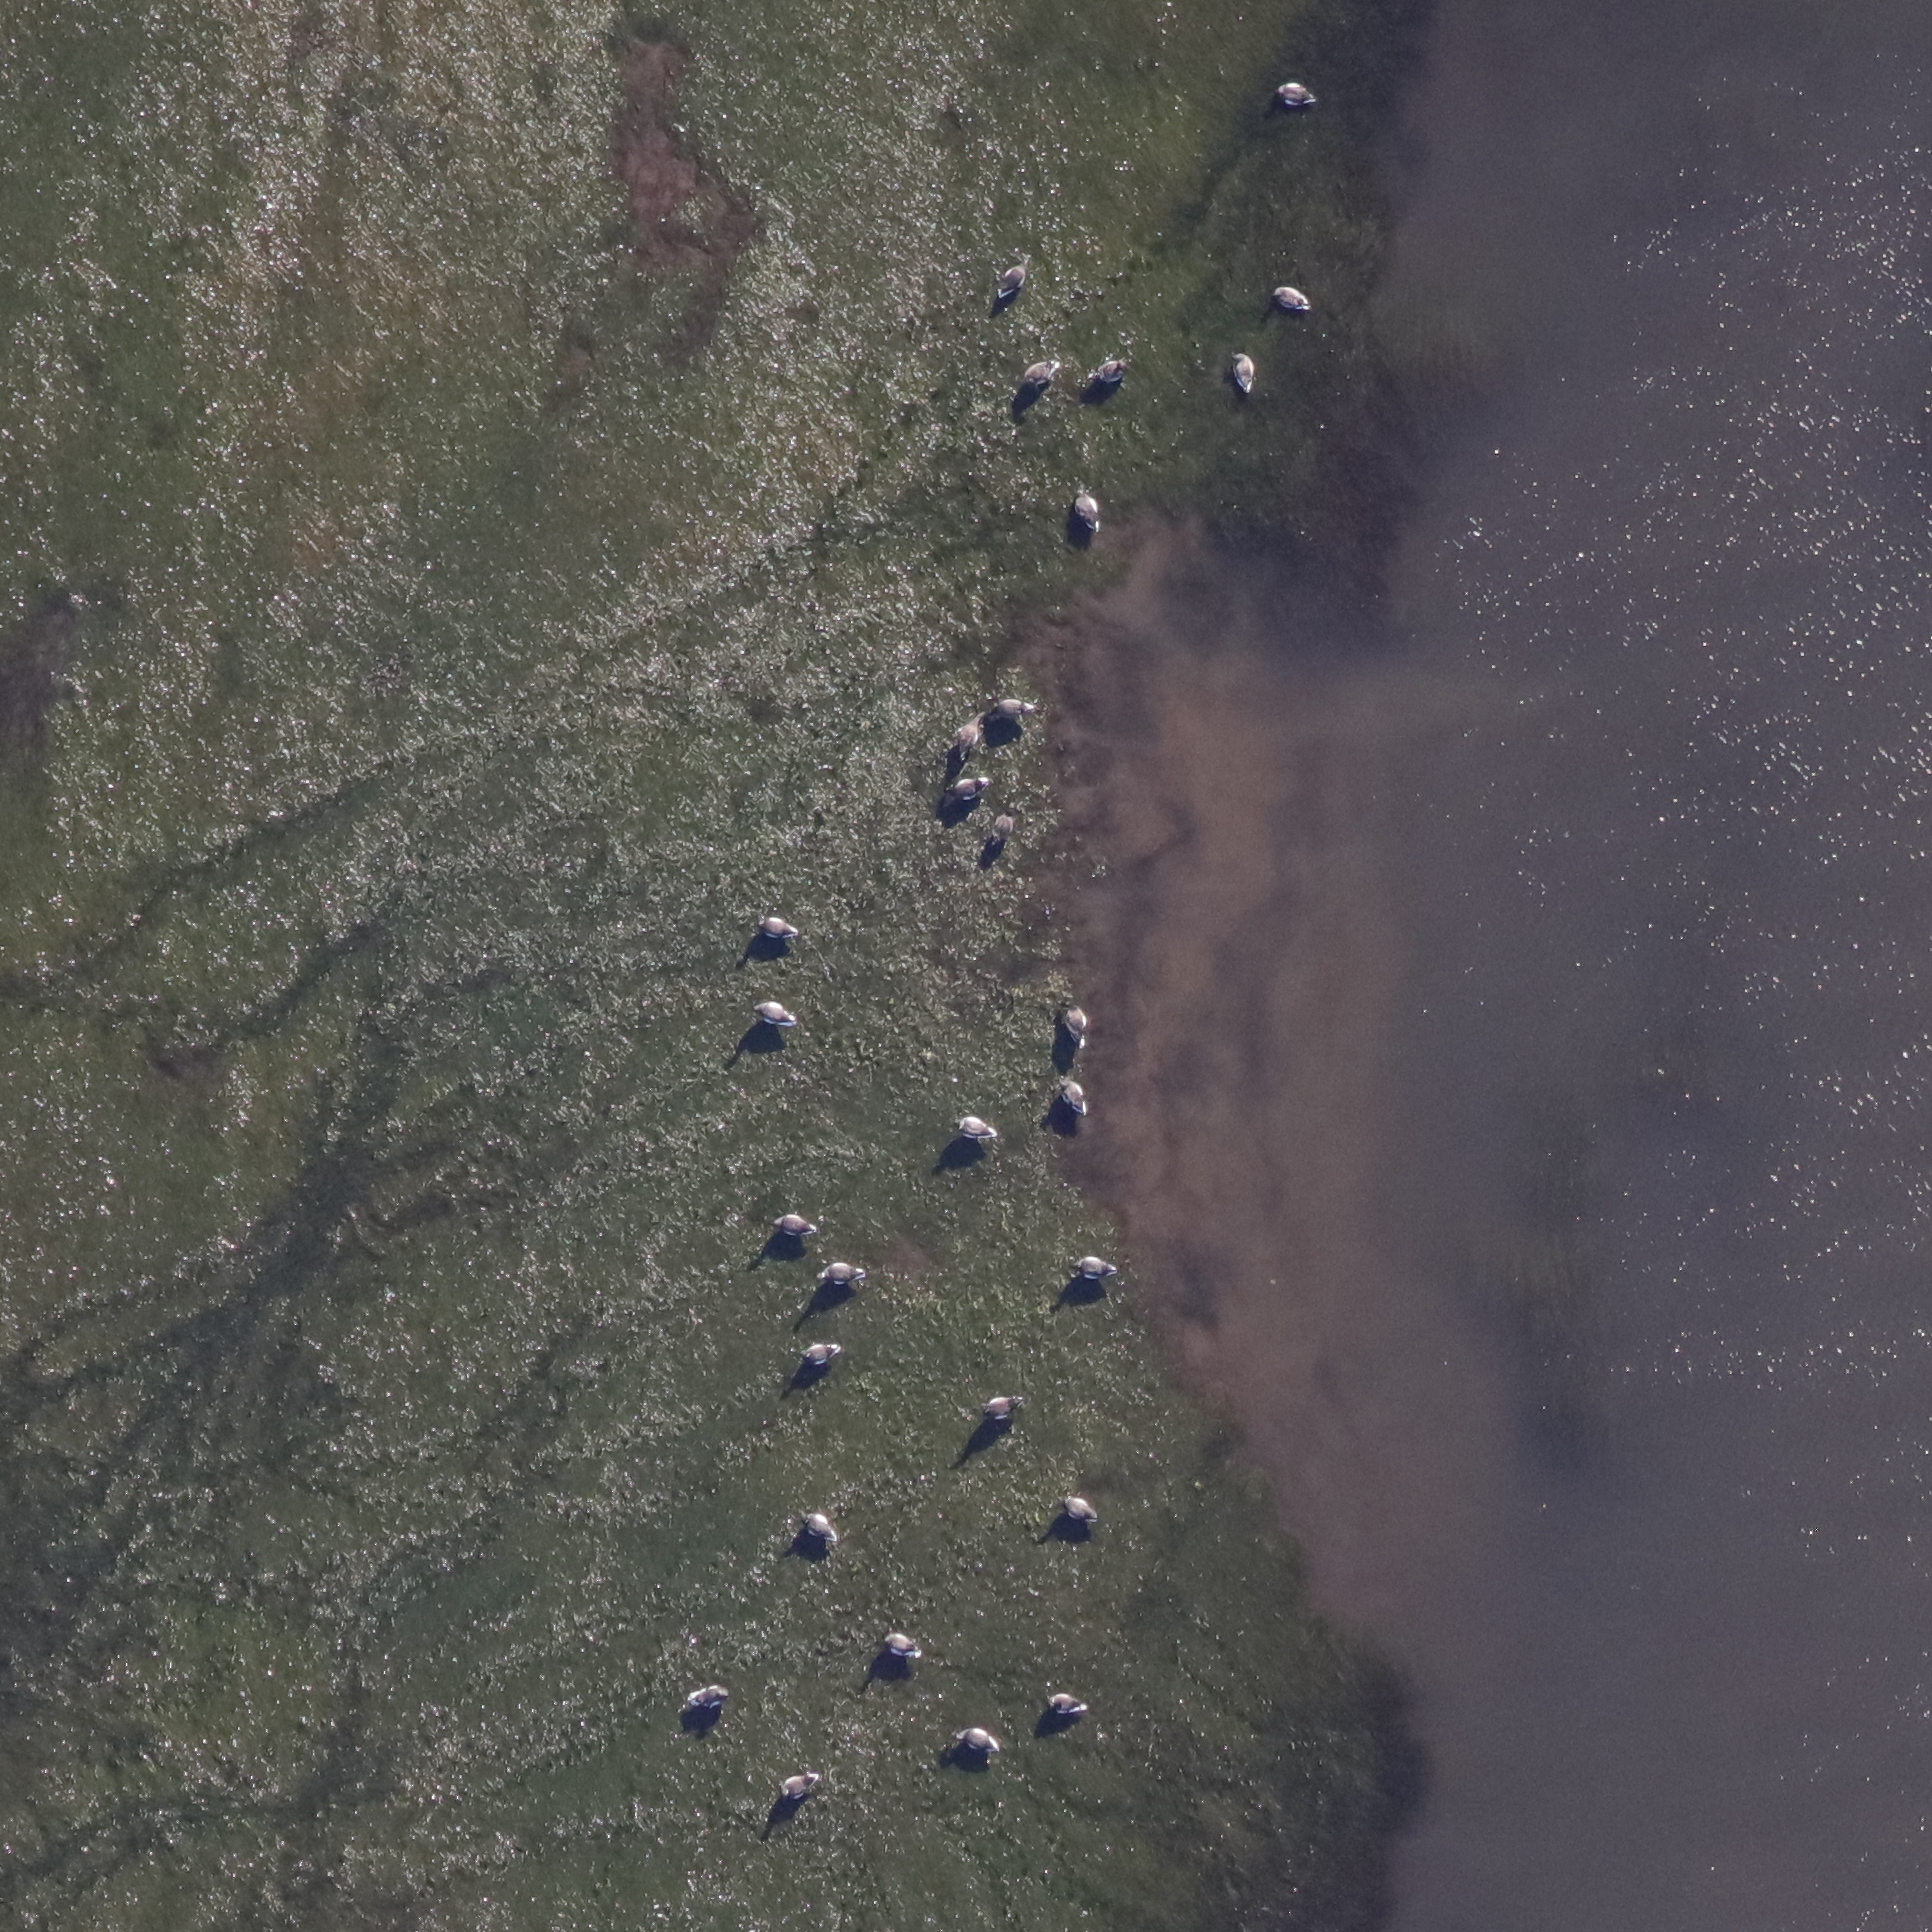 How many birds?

28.